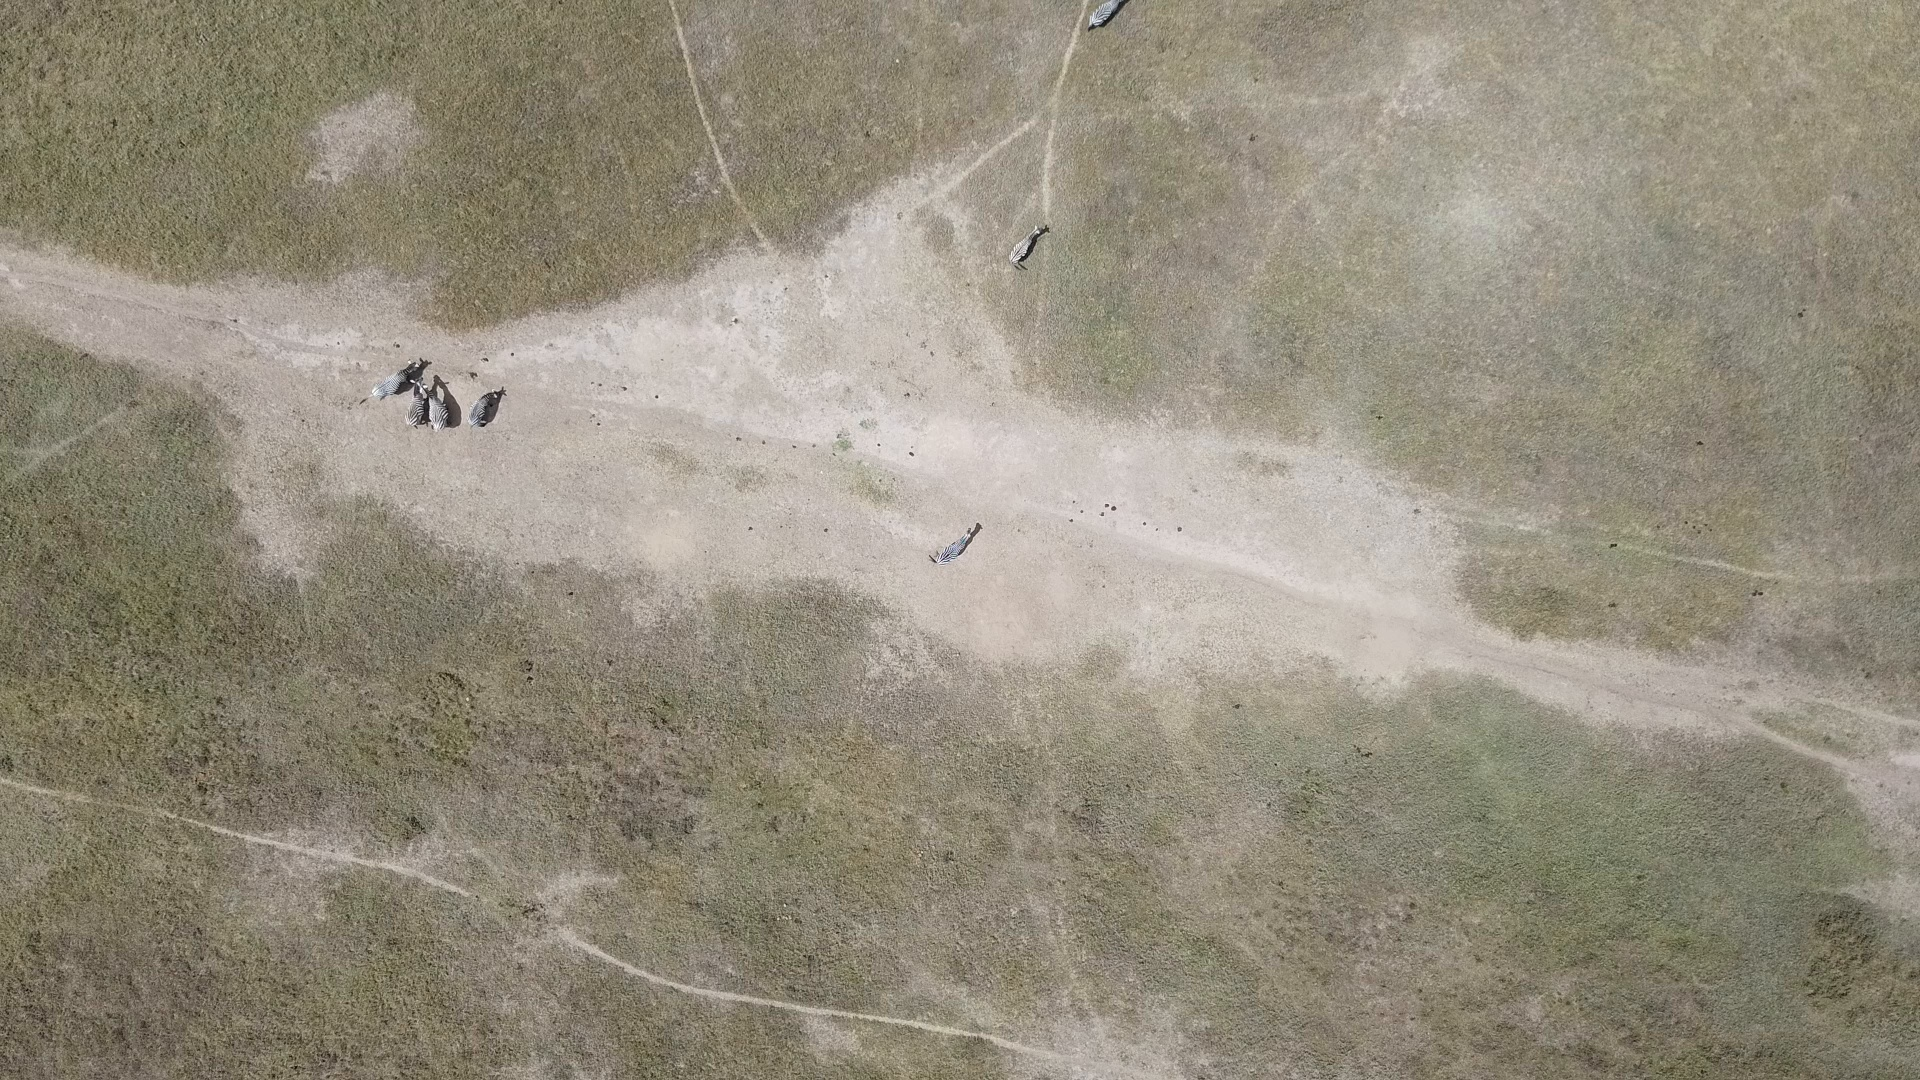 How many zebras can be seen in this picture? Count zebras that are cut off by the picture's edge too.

8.